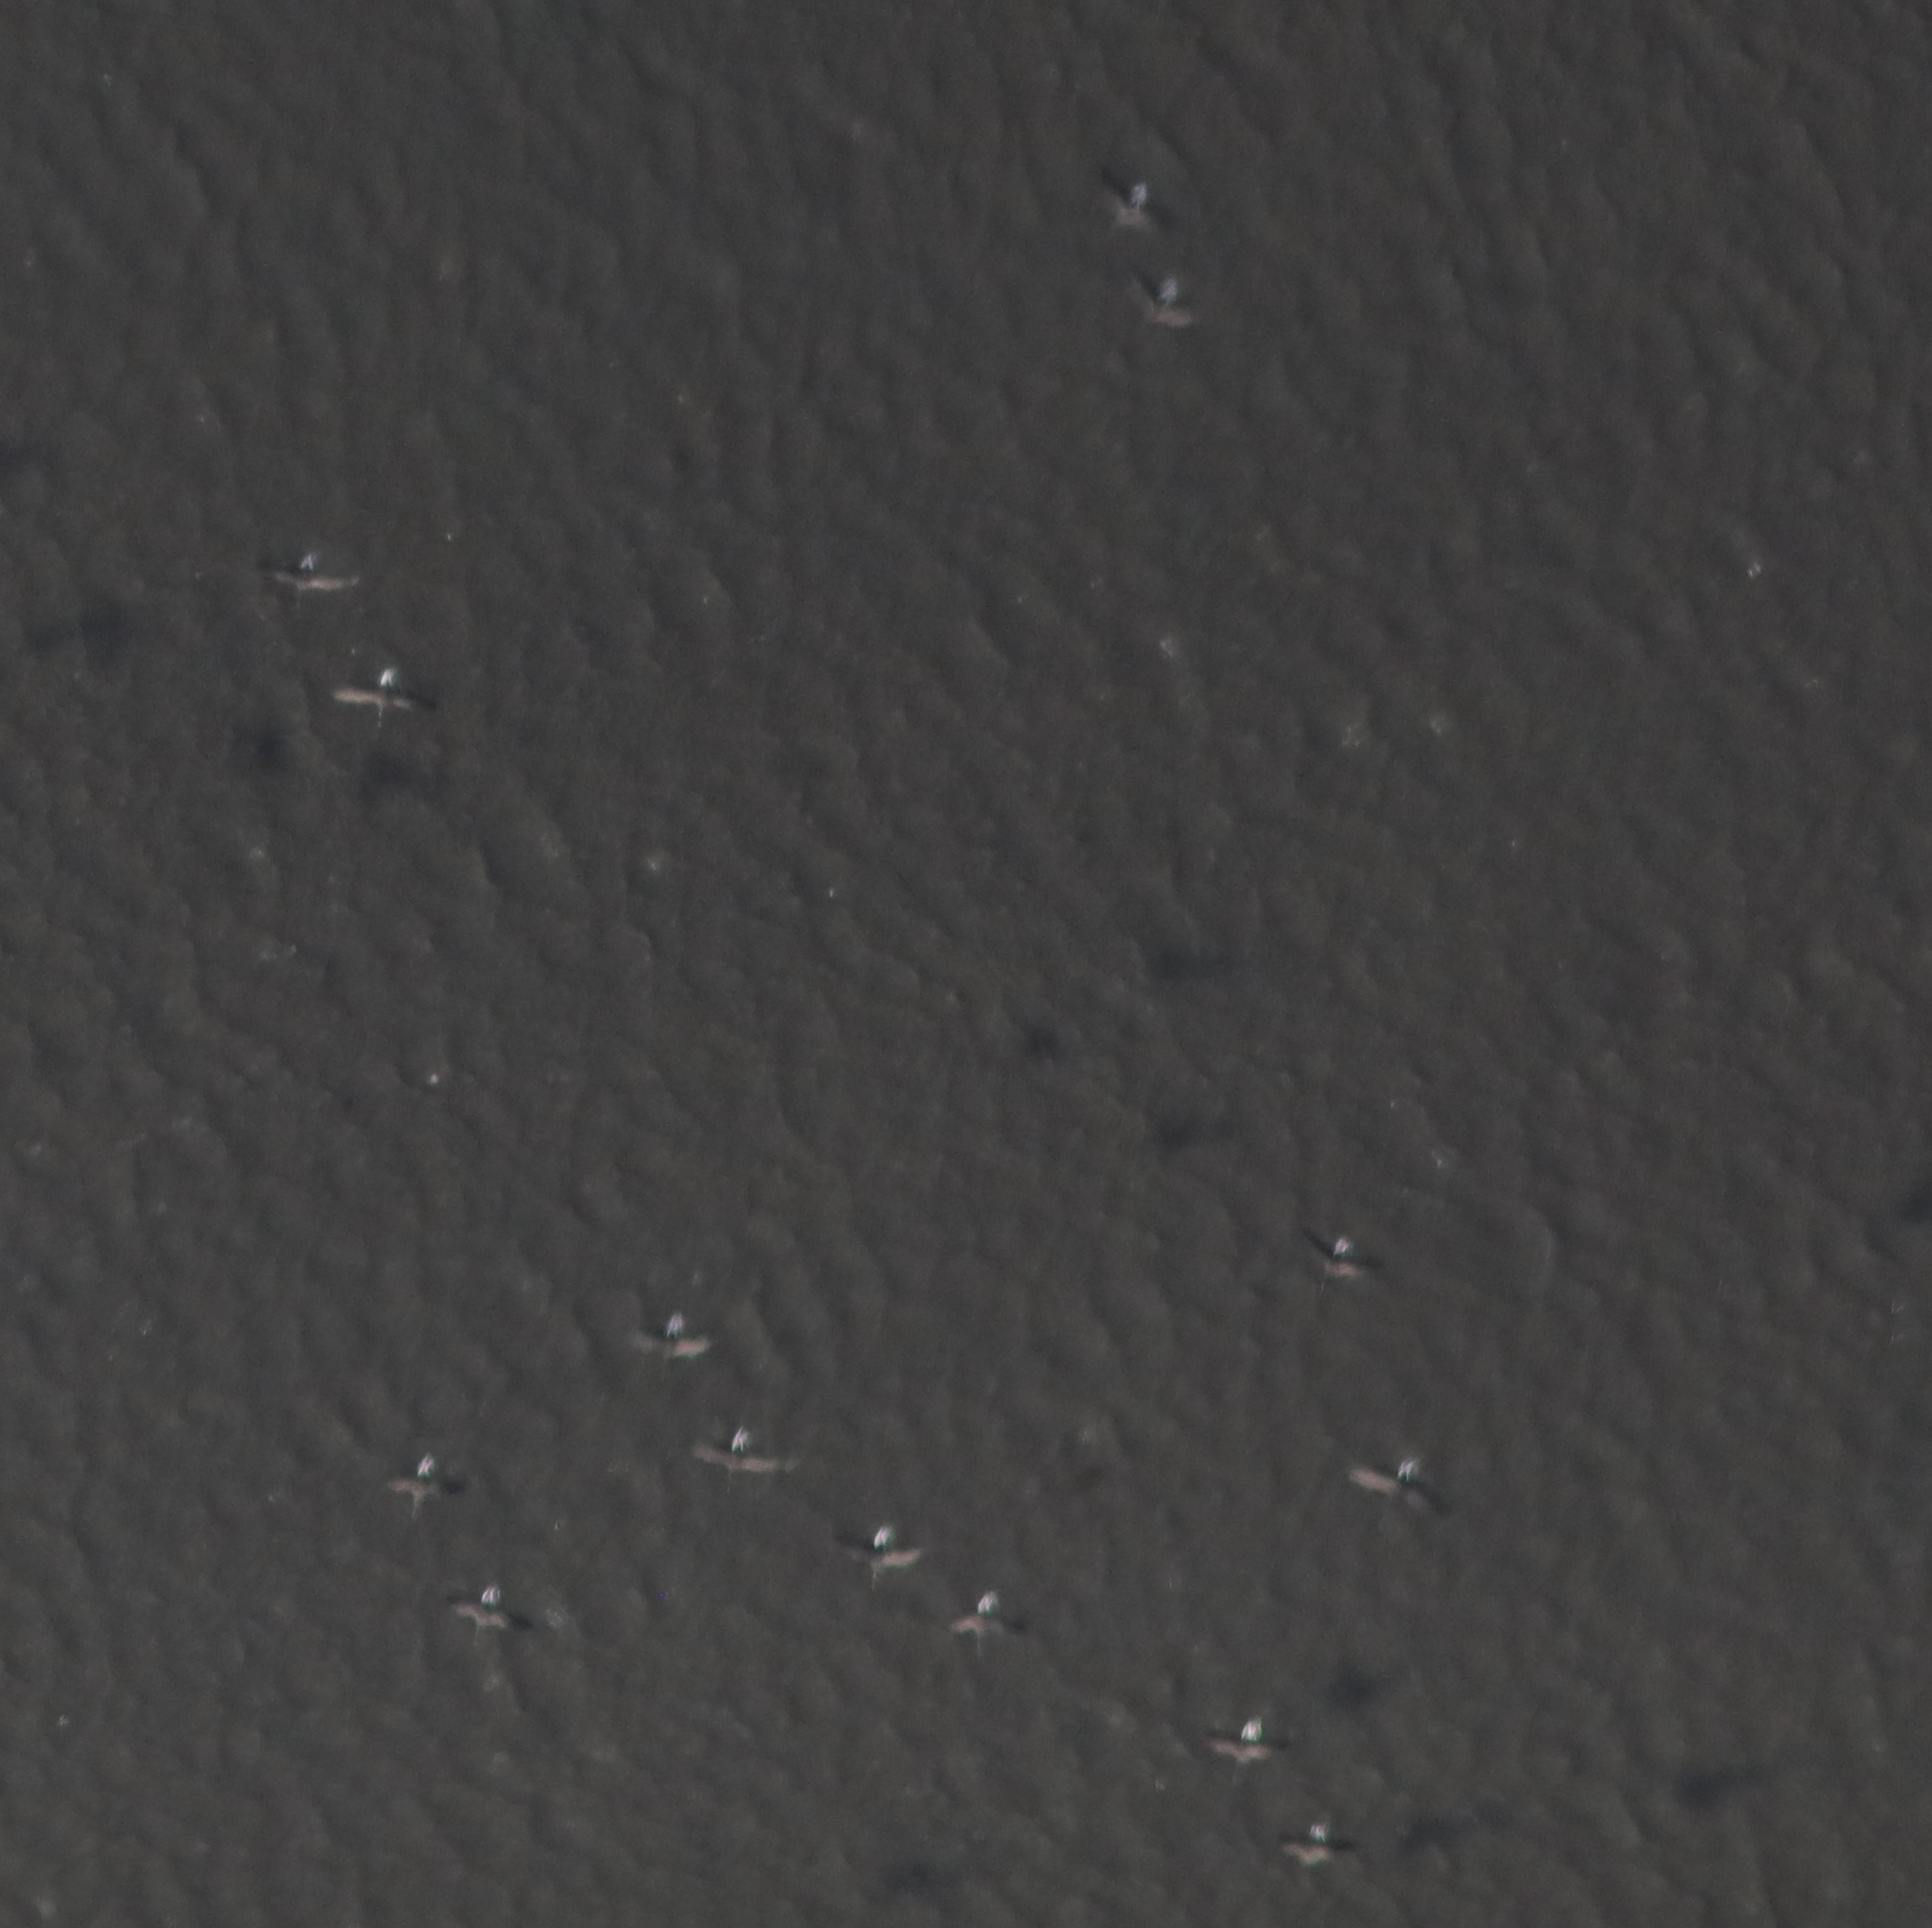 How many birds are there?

14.